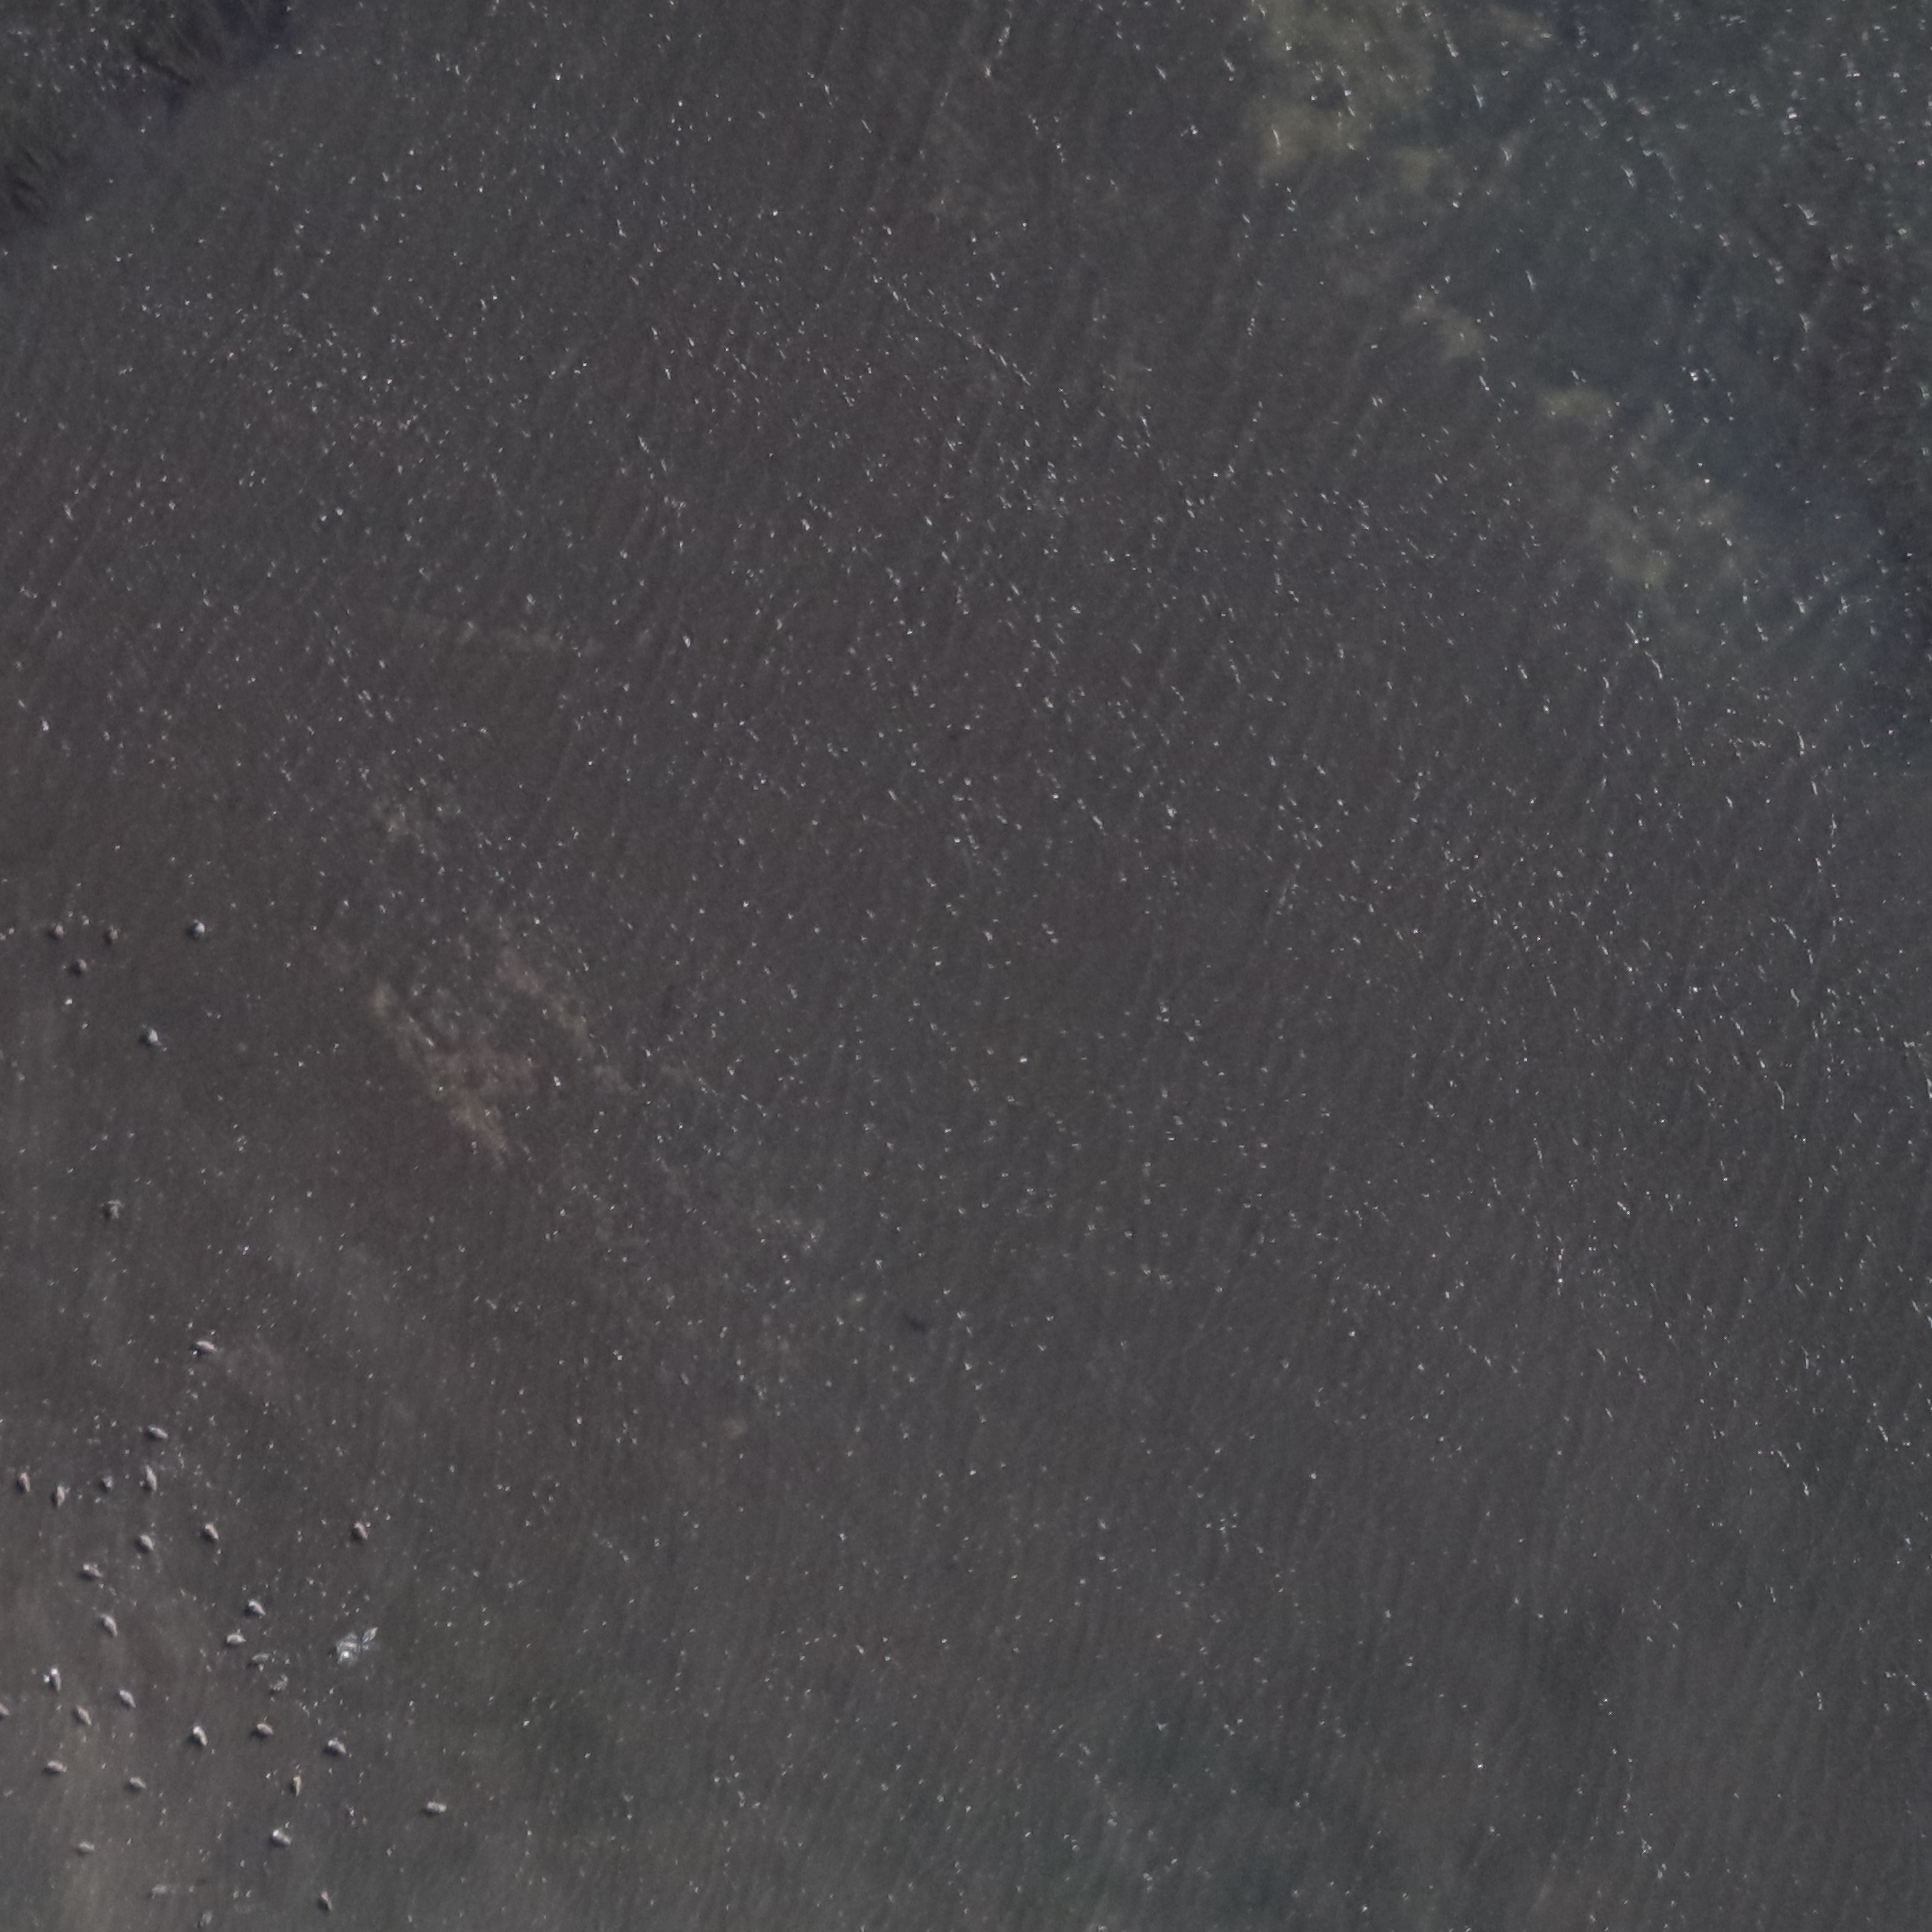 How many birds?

37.